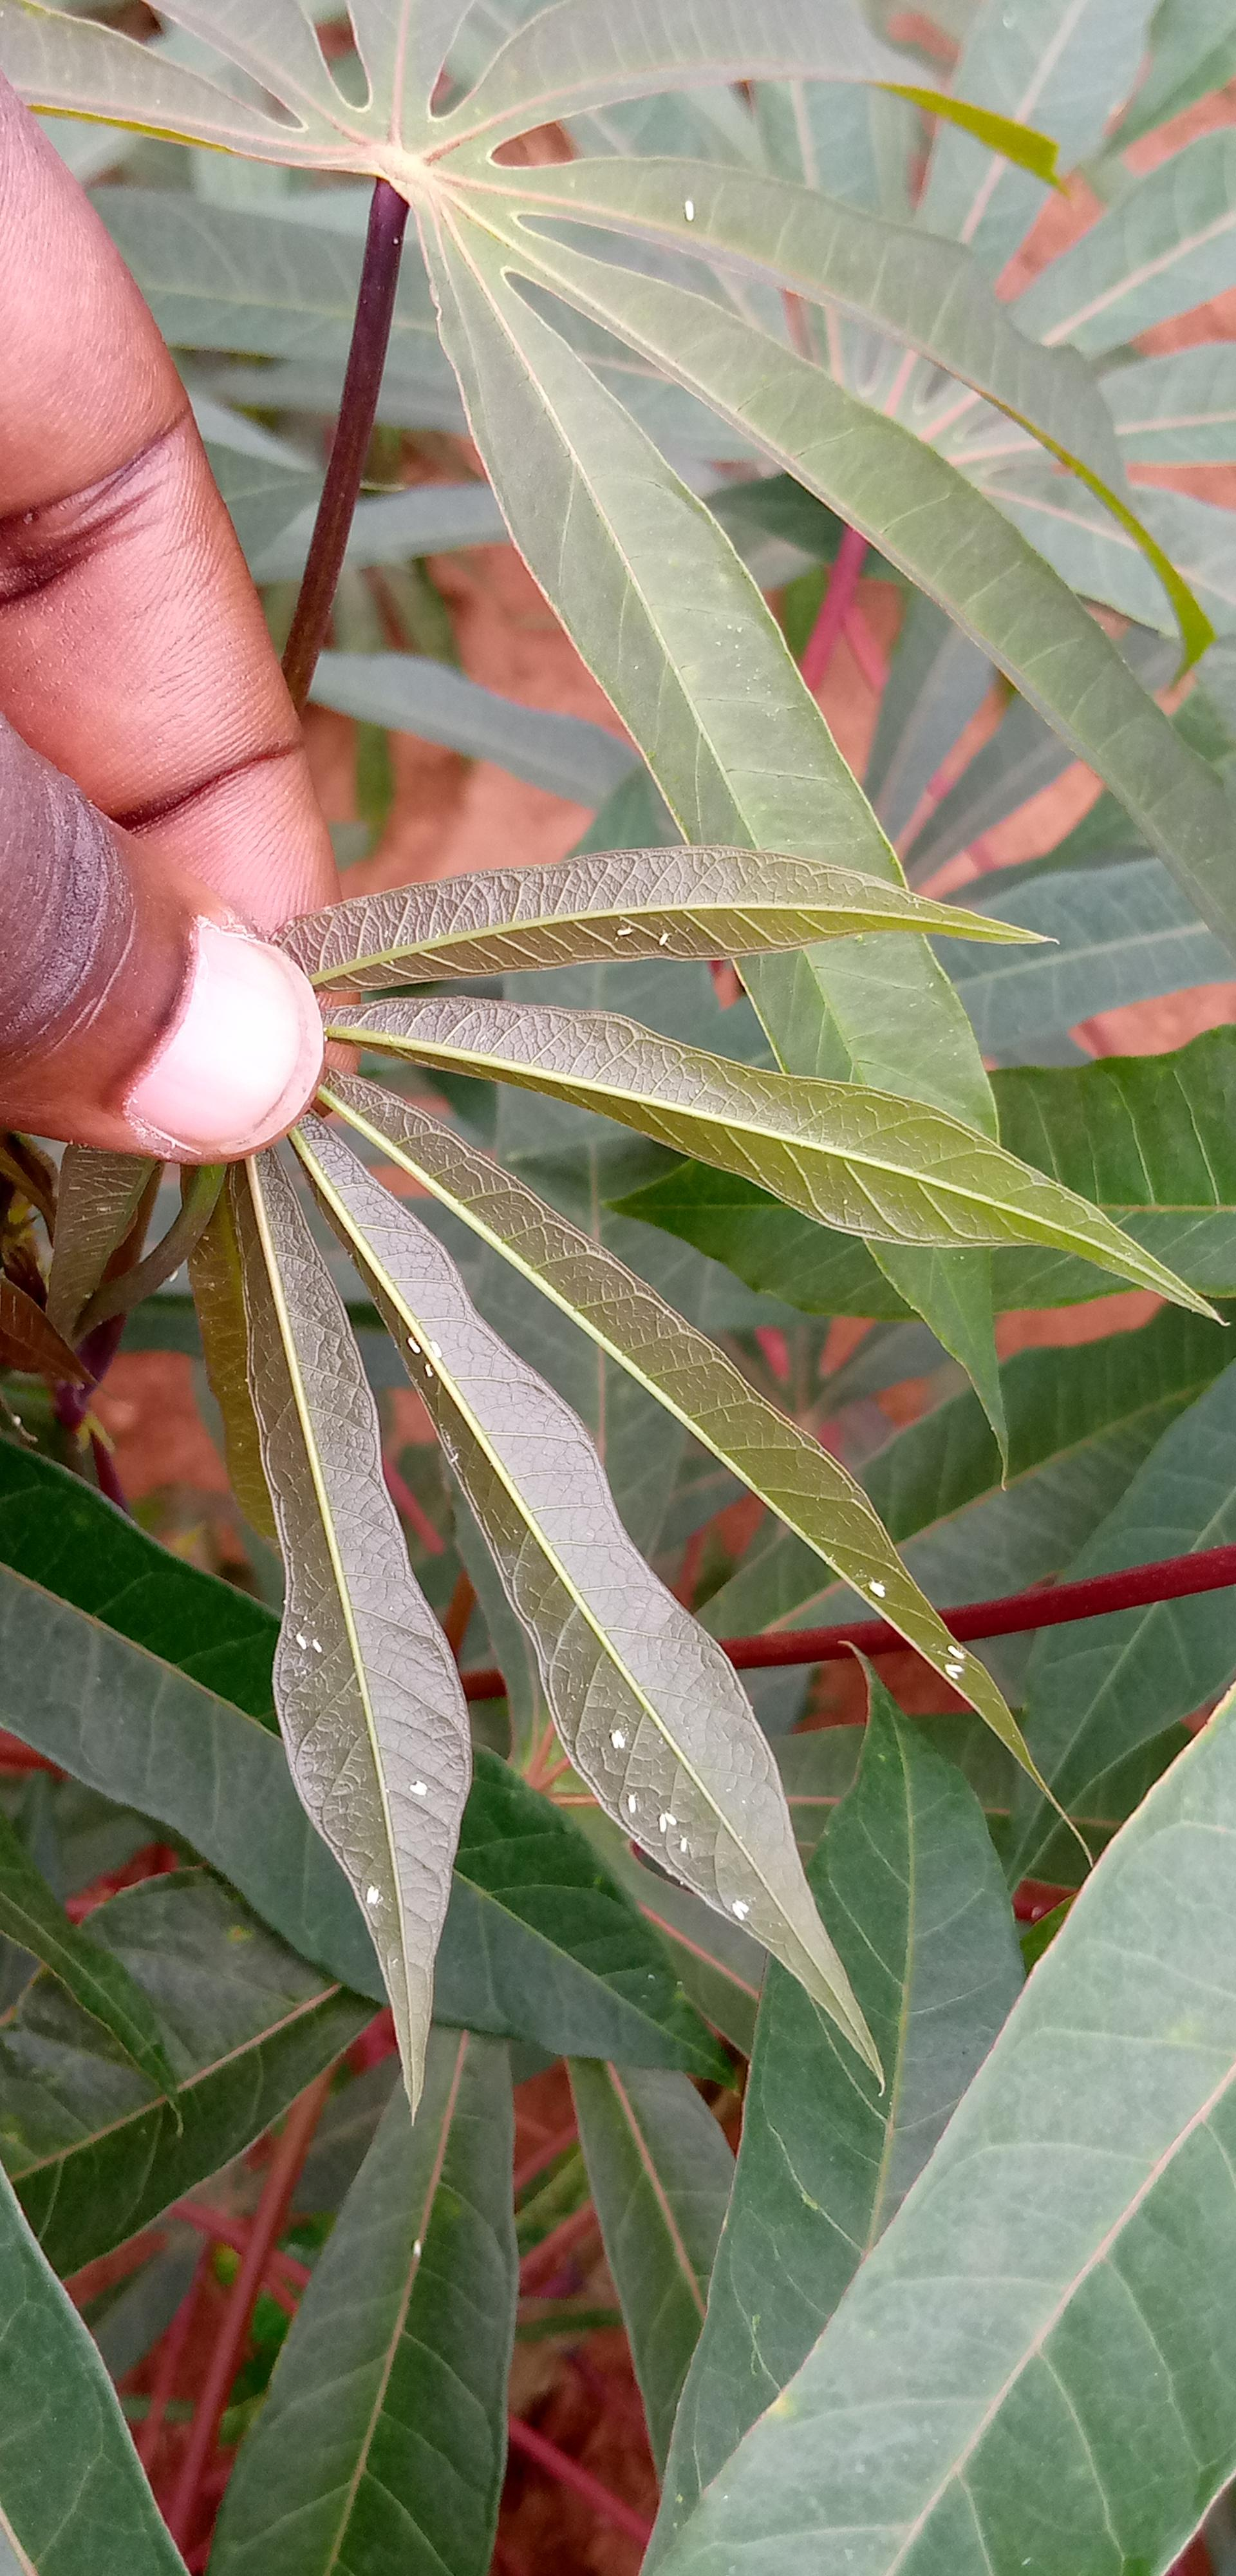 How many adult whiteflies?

22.